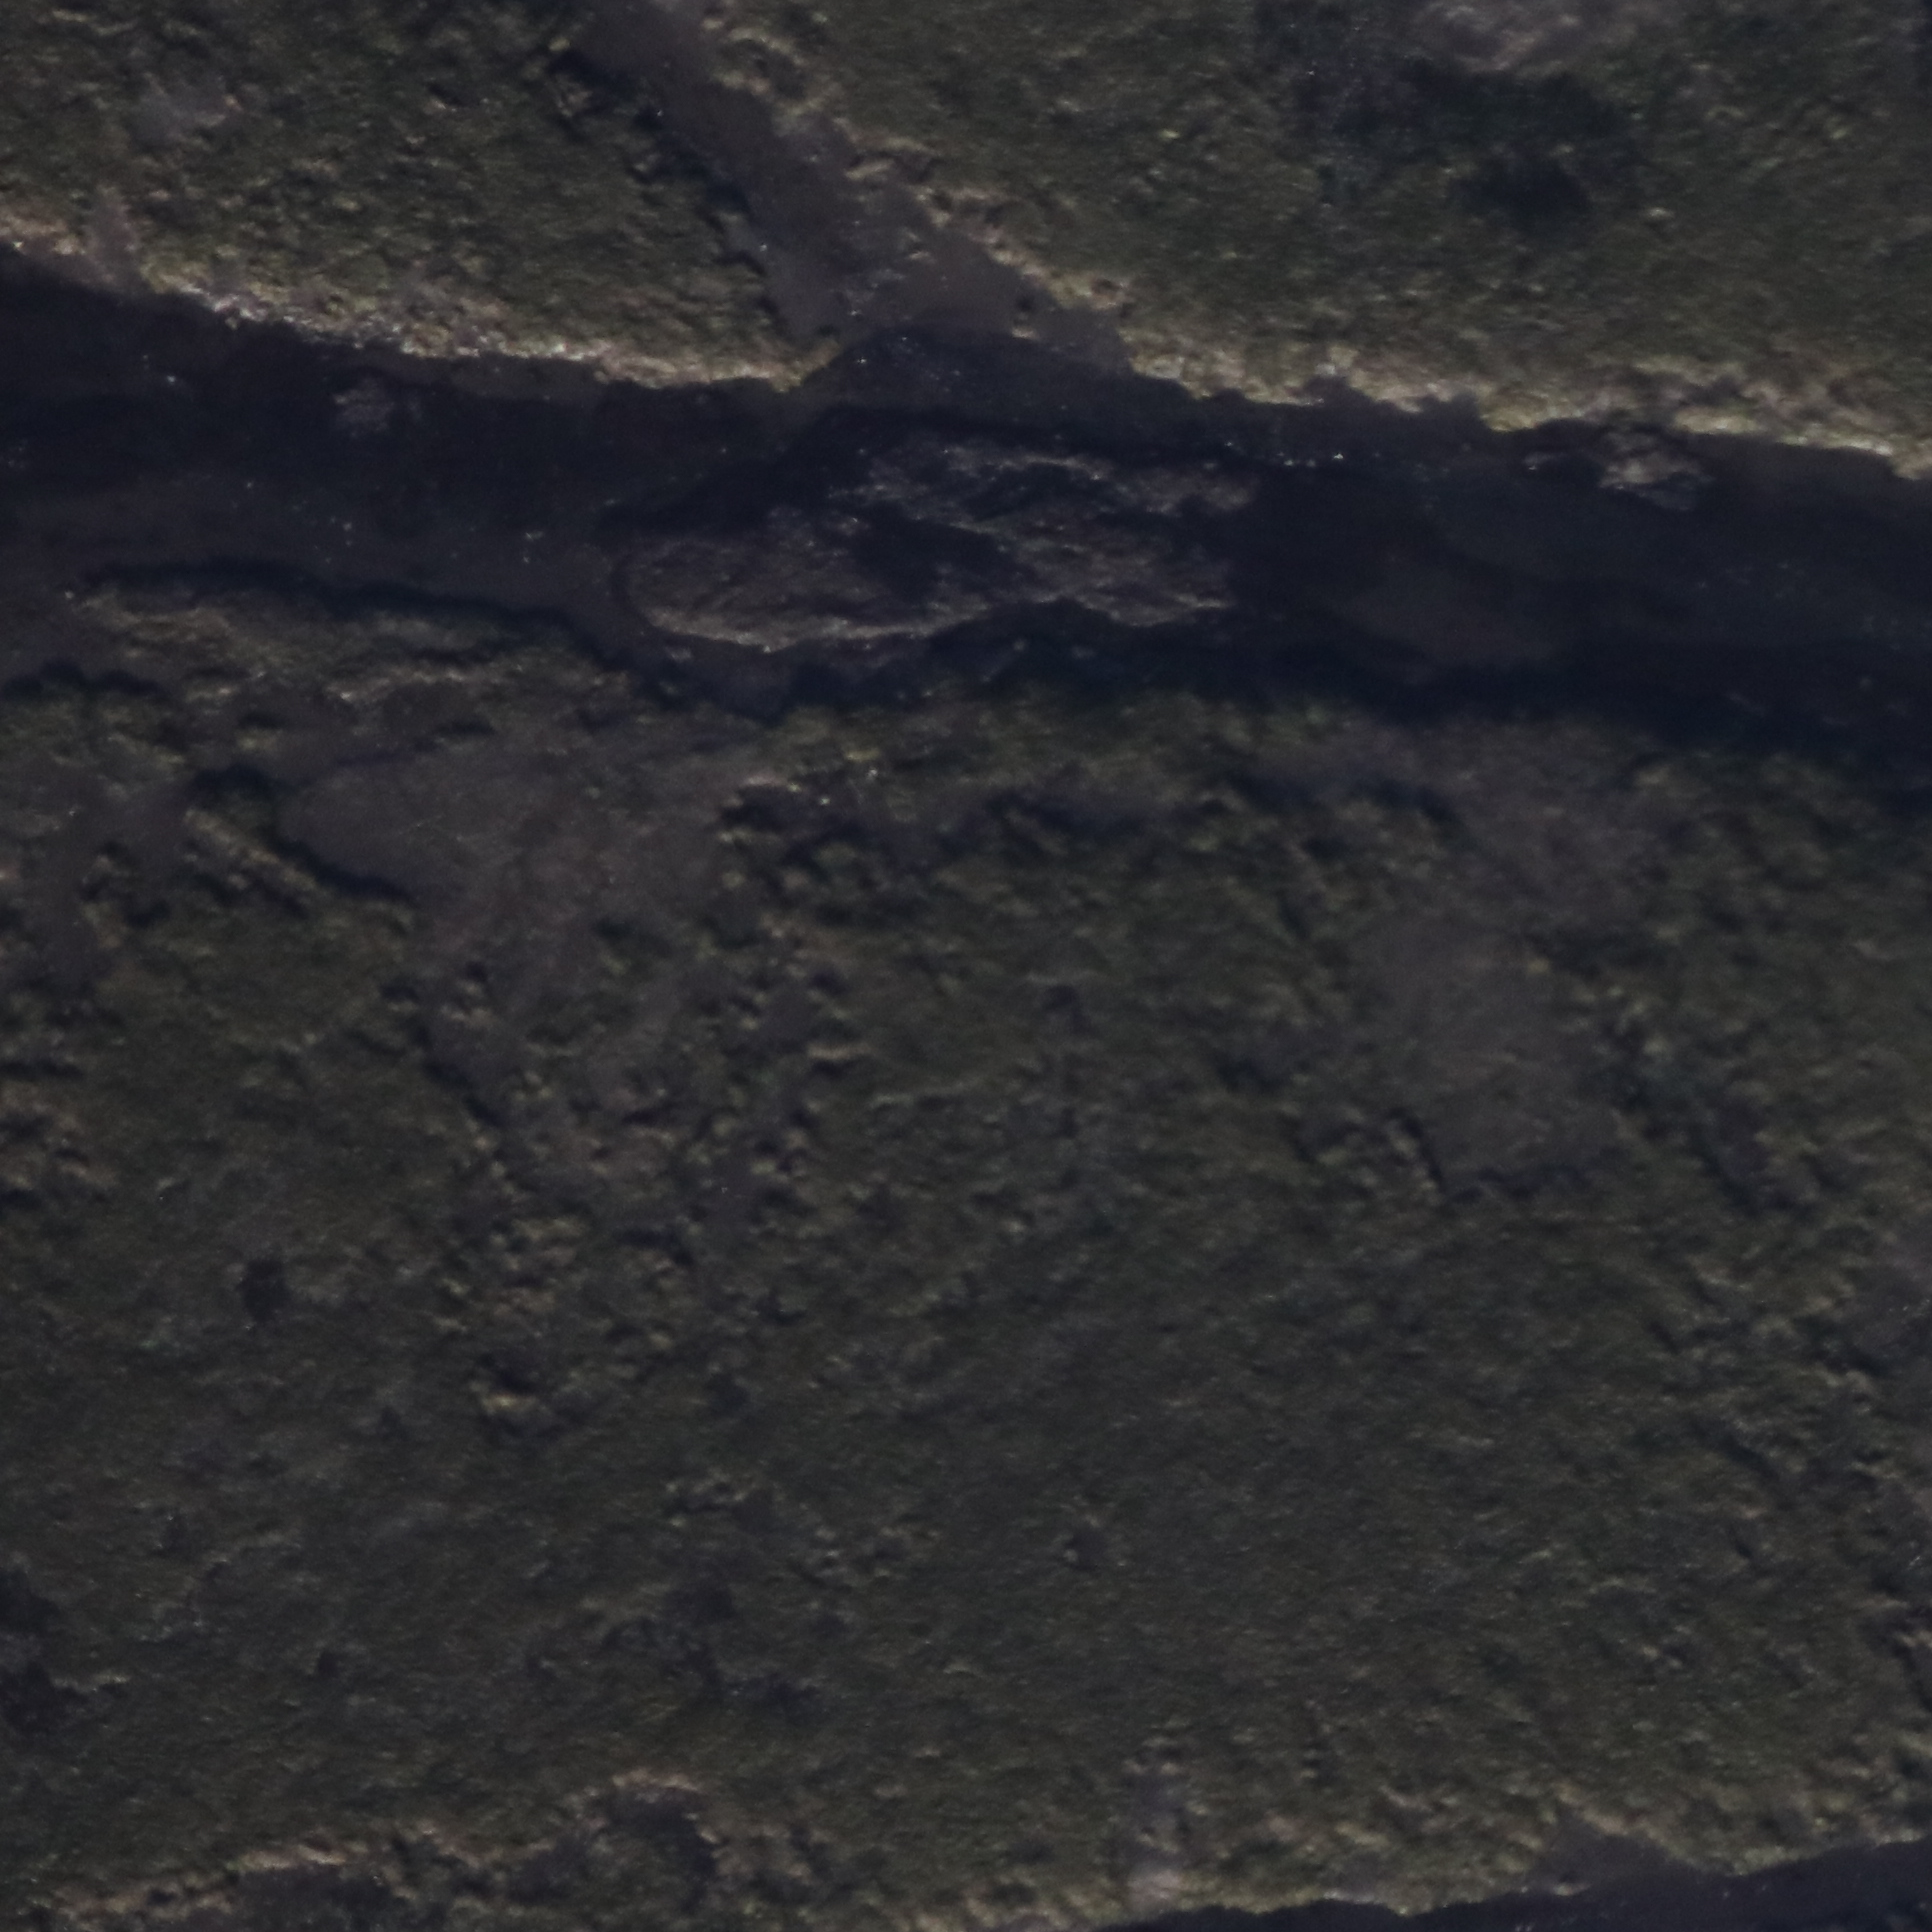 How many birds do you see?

0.